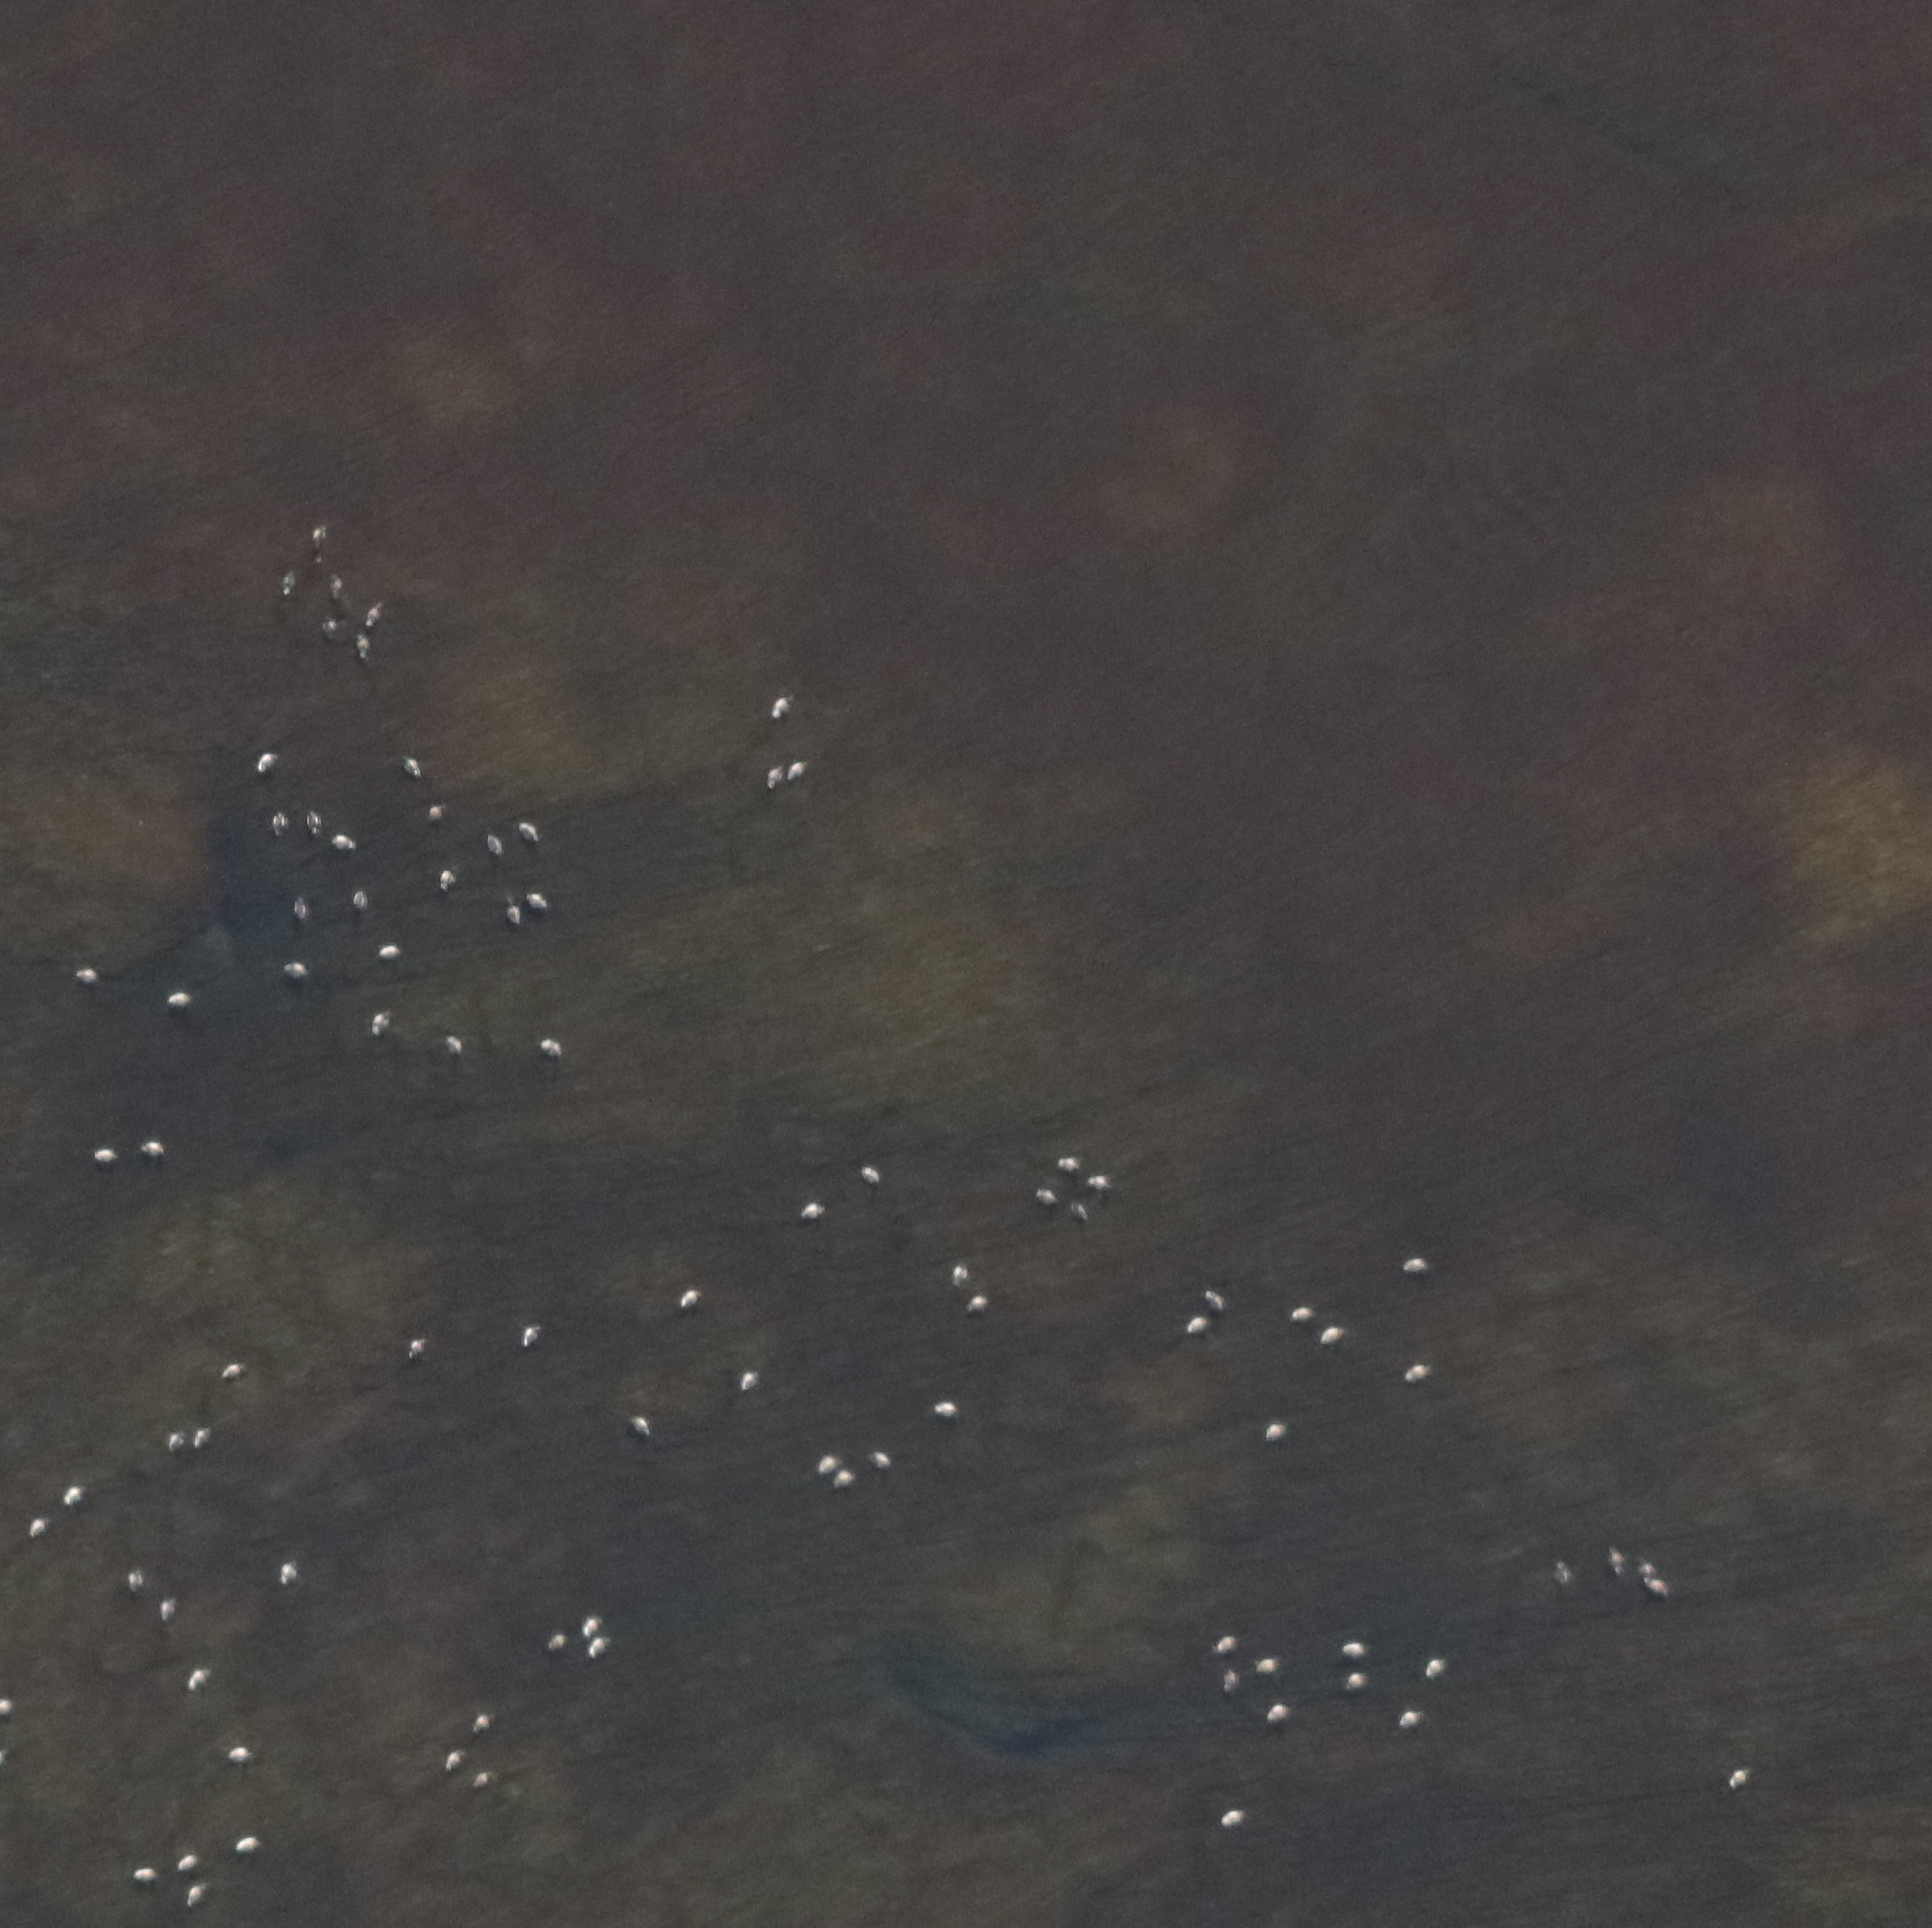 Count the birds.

90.